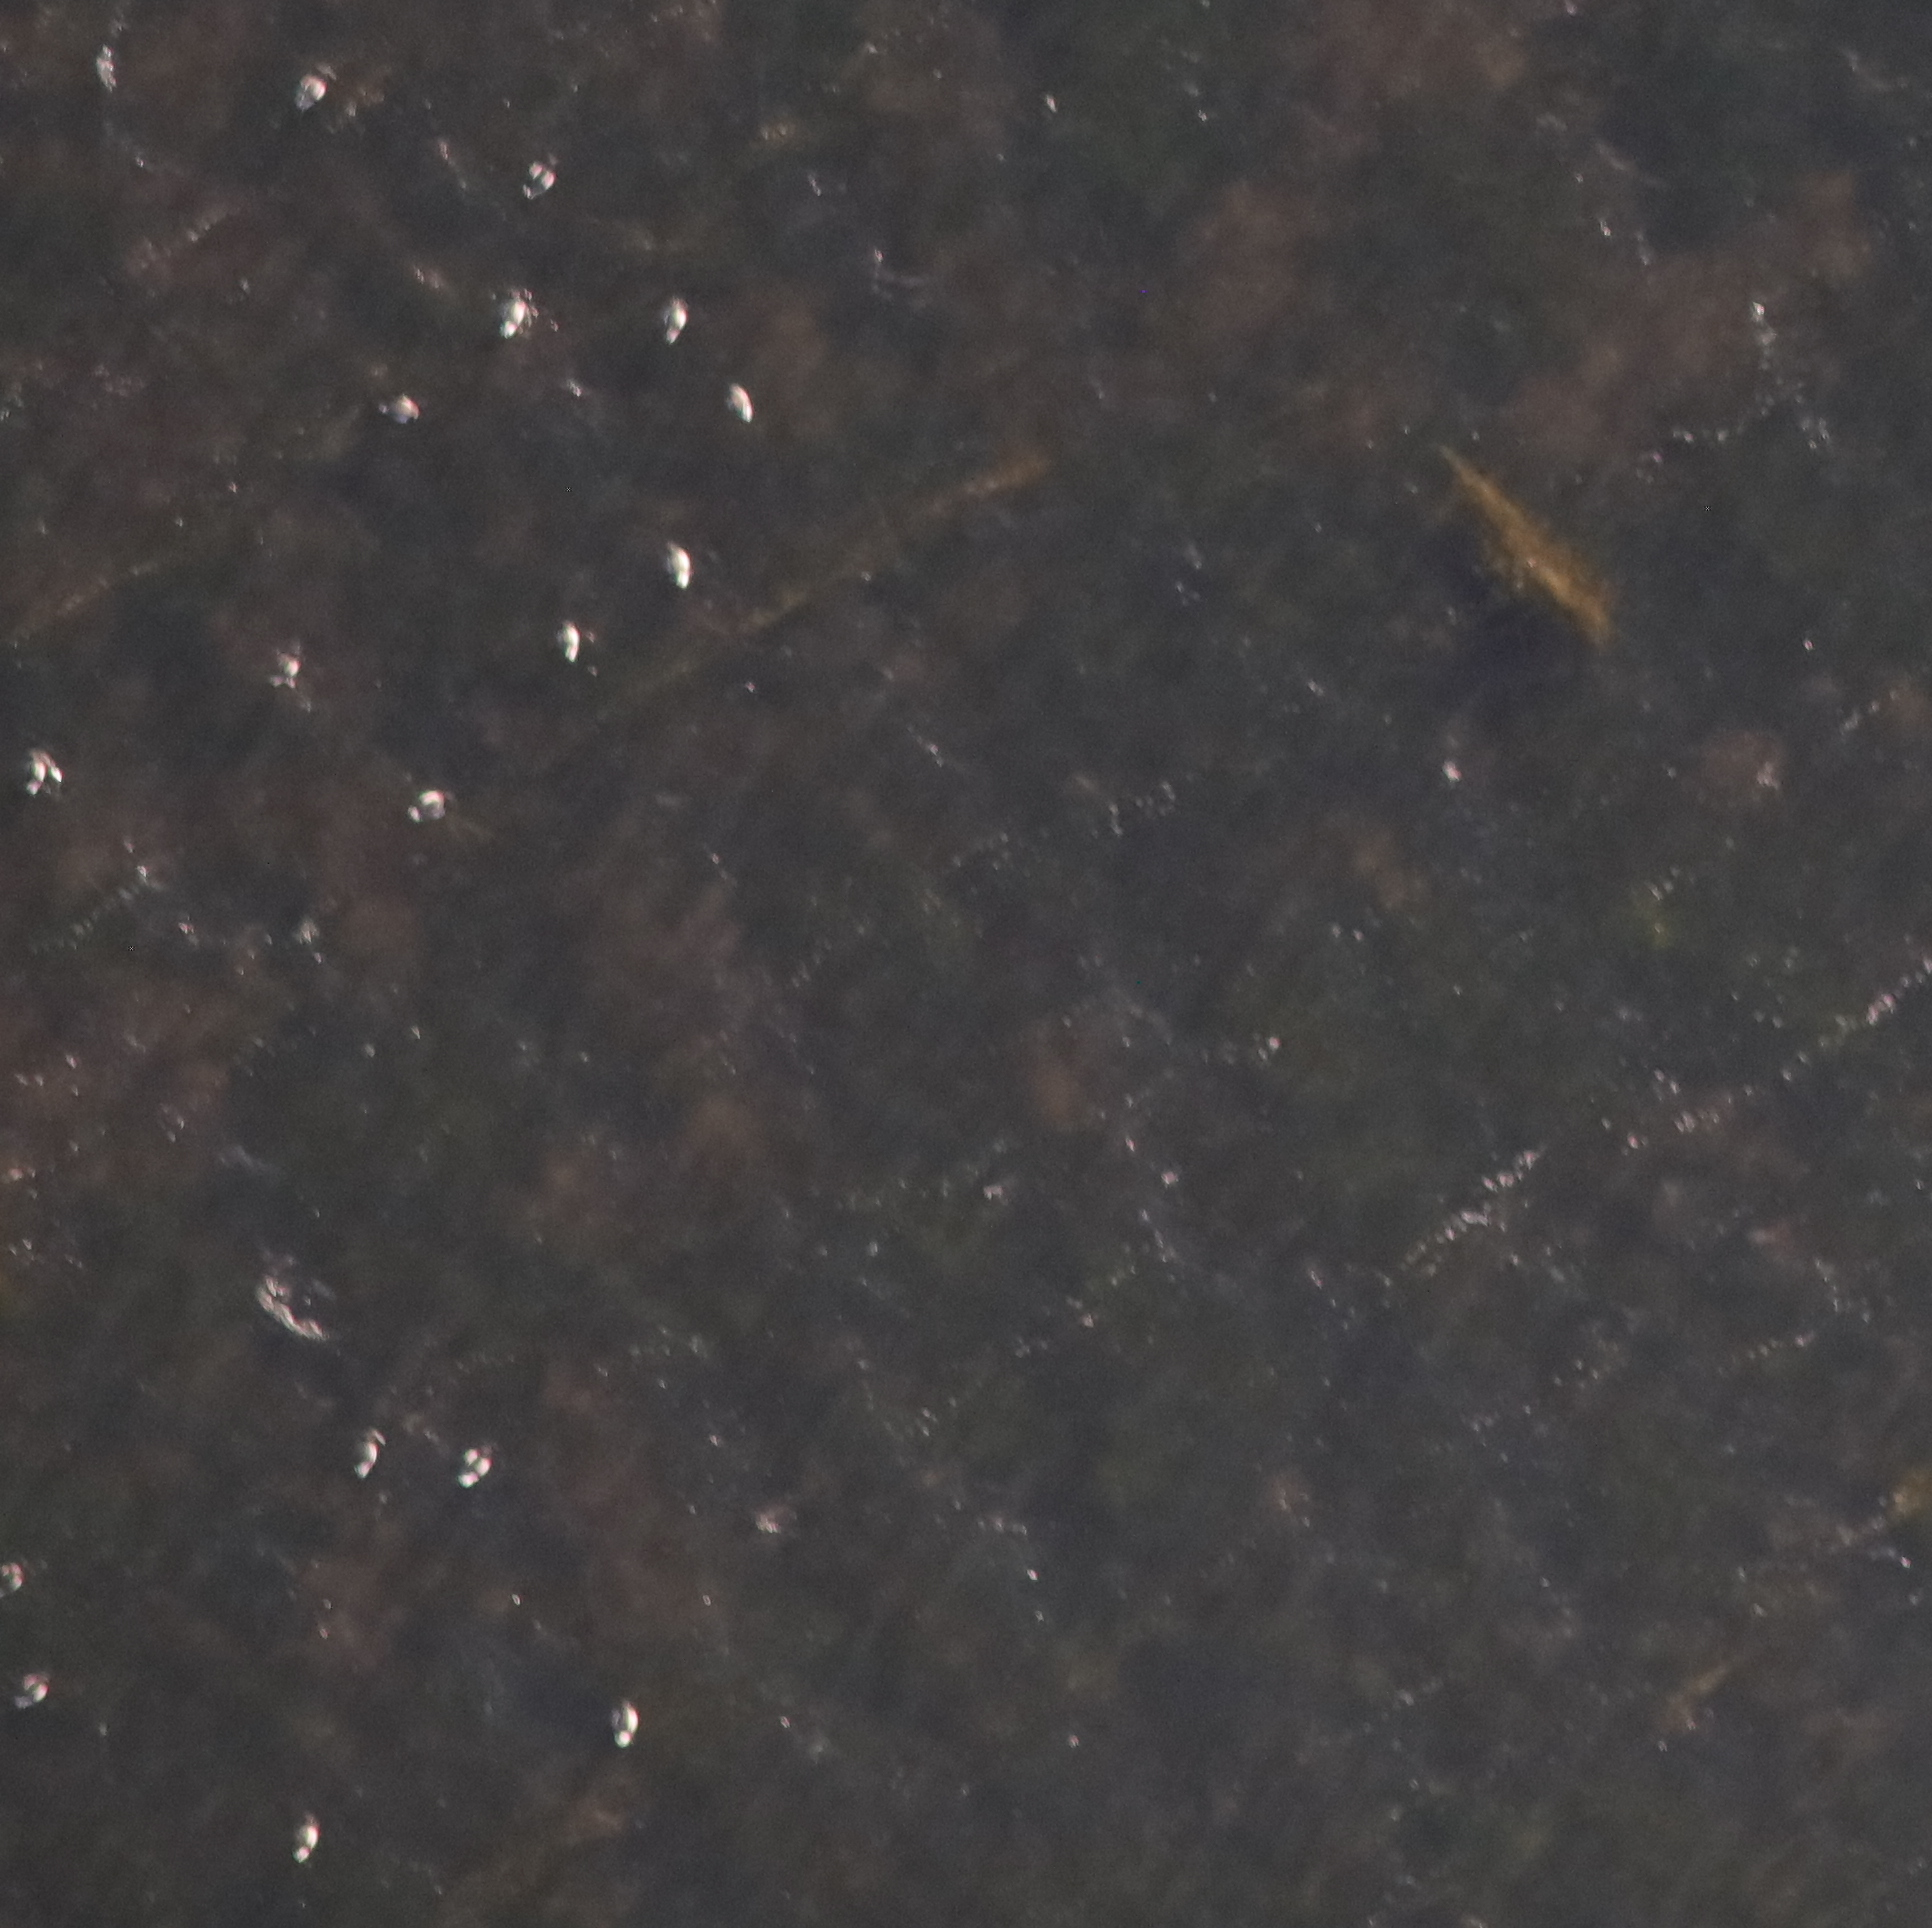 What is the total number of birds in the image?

17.